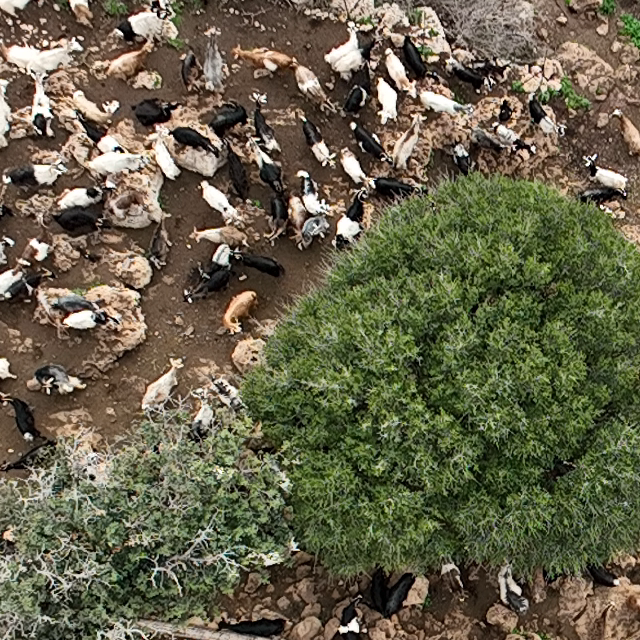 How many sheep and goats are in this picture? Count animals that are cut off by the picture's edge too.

87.